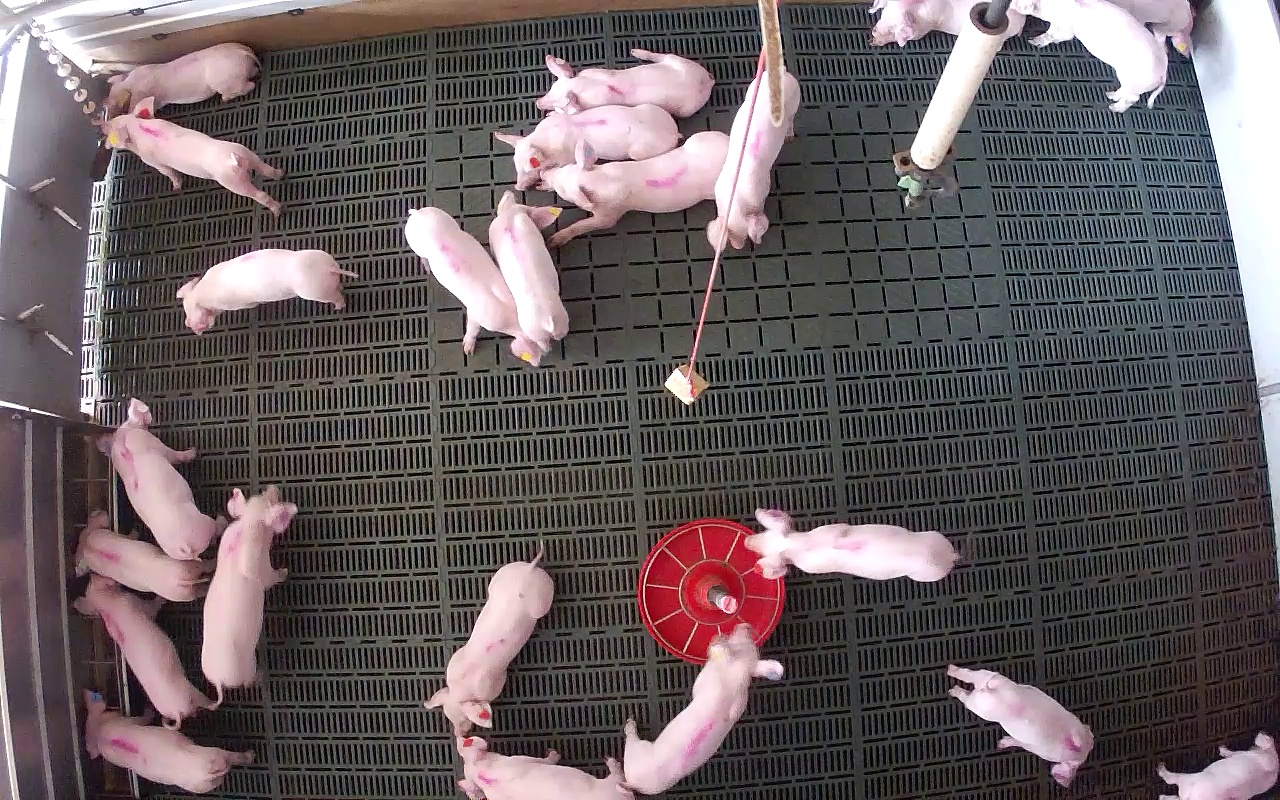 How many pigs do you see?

23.